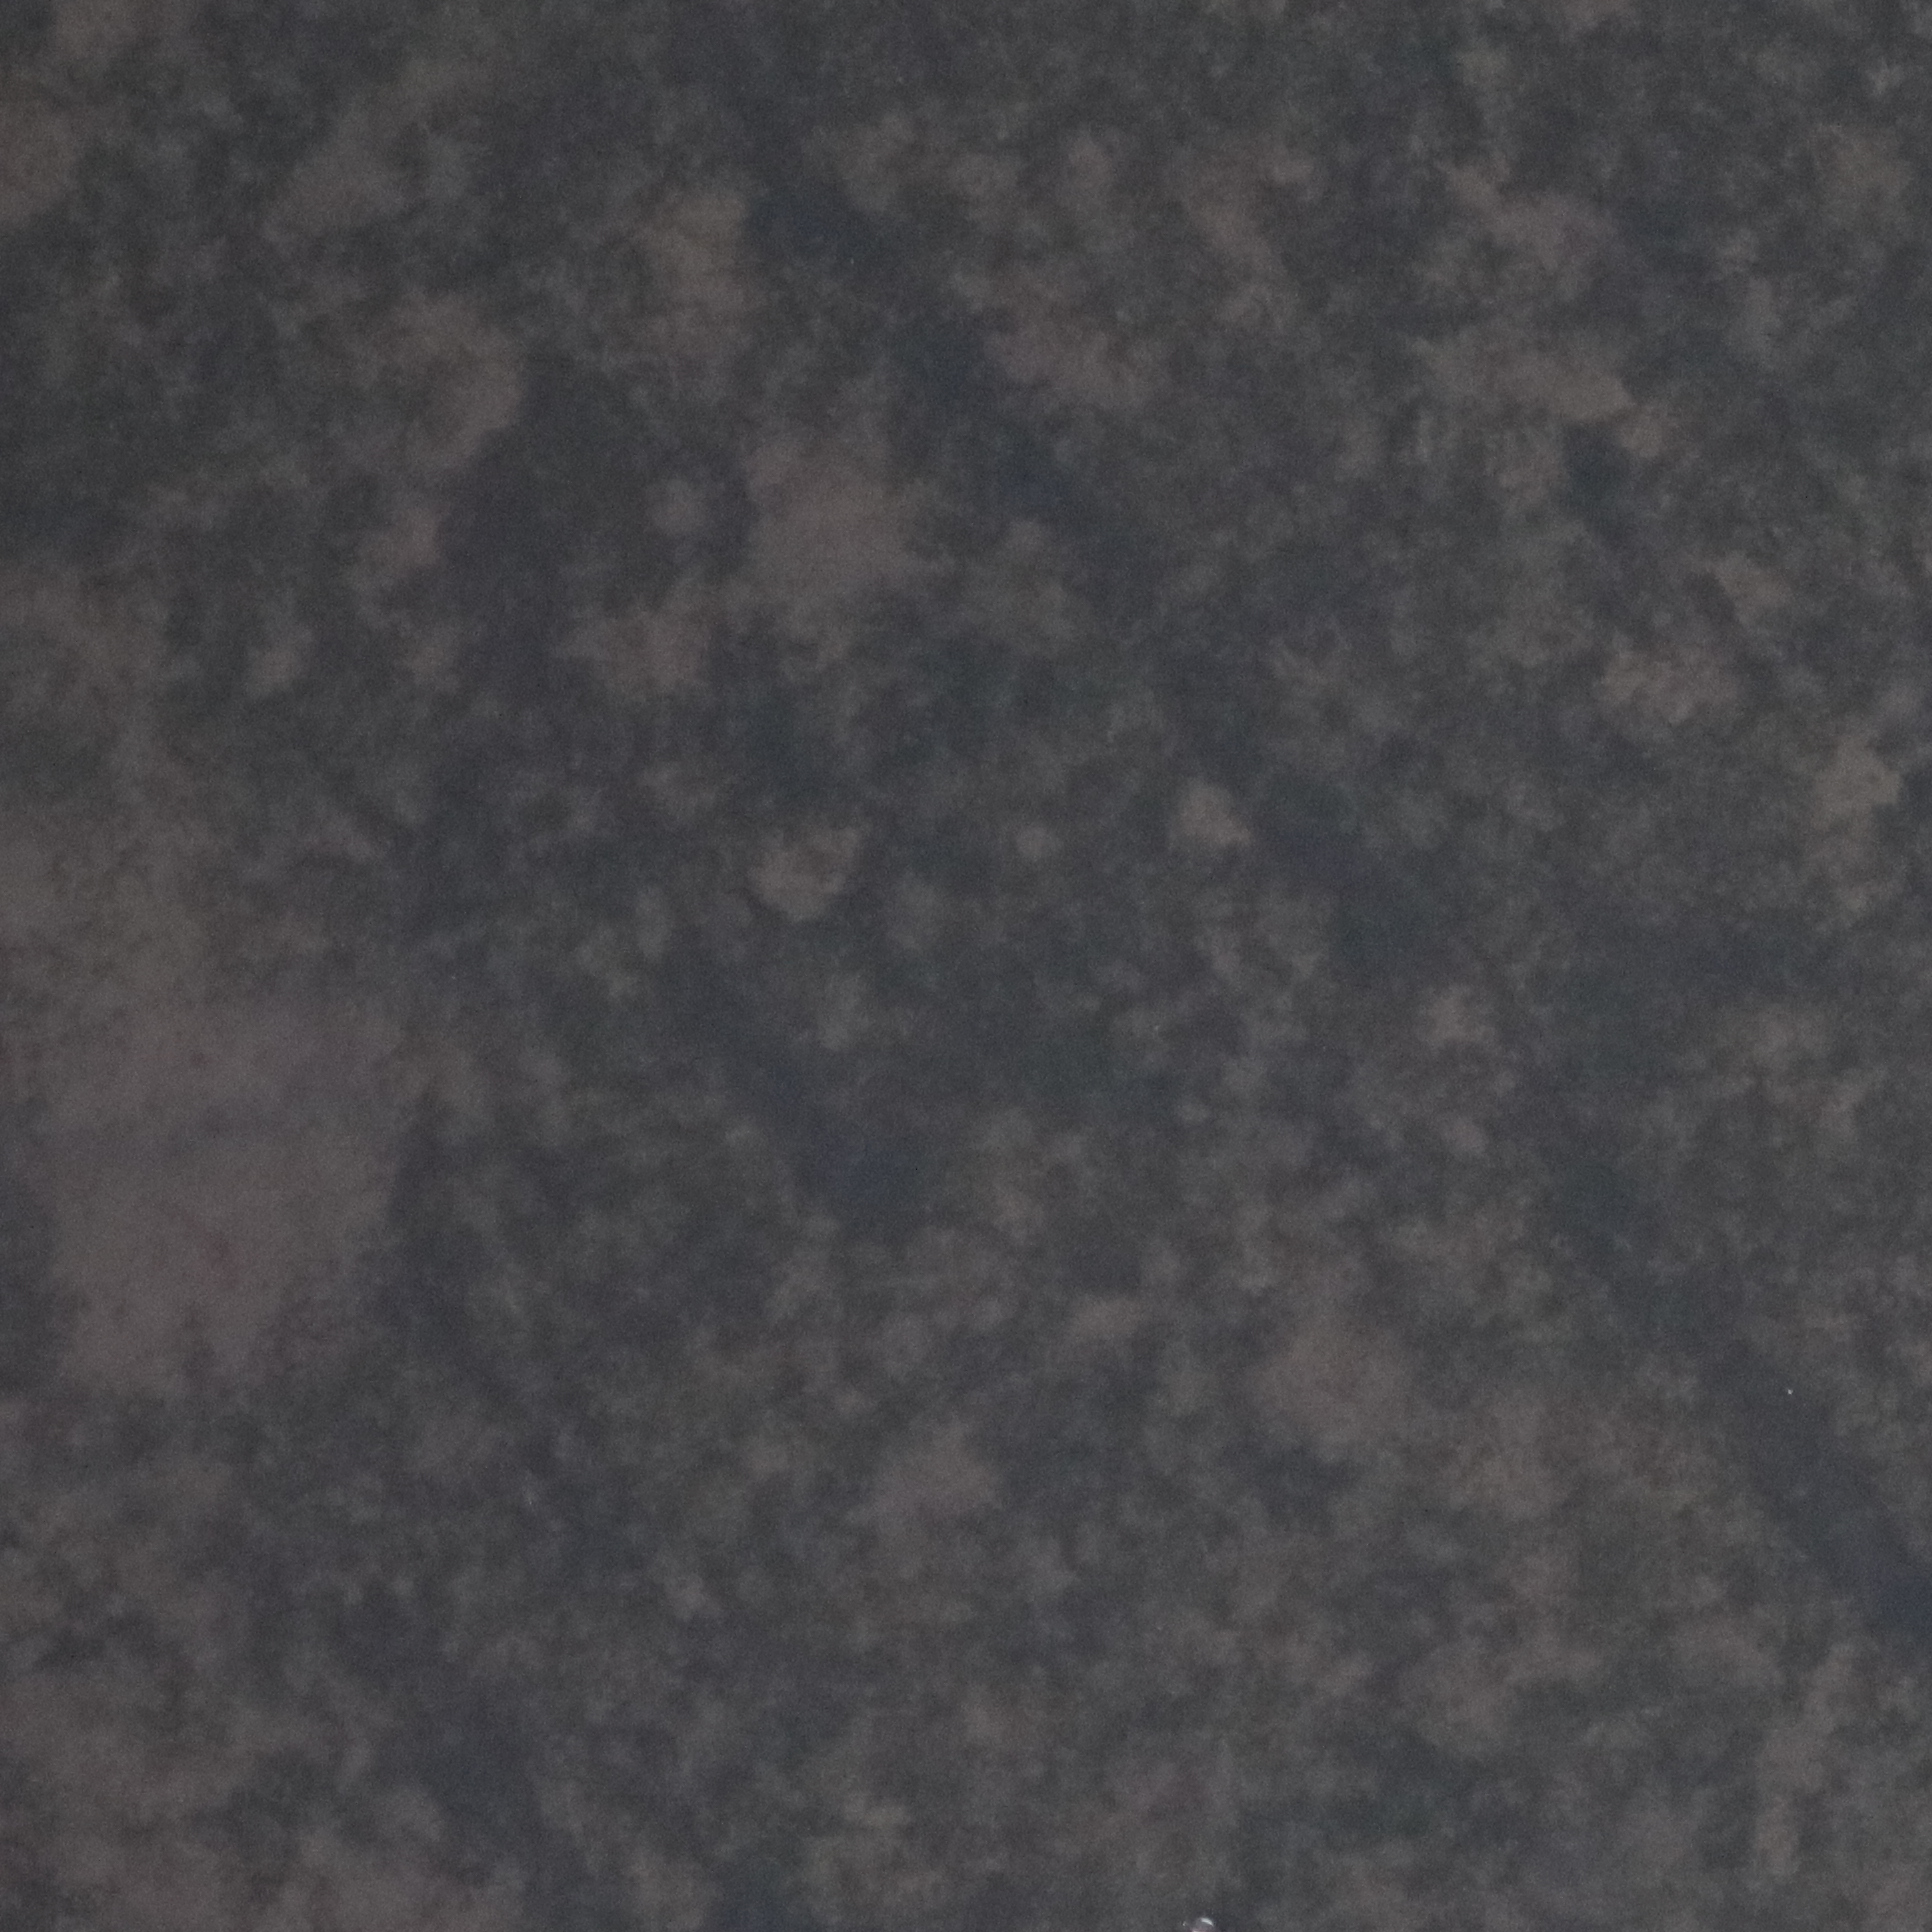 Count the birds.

1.